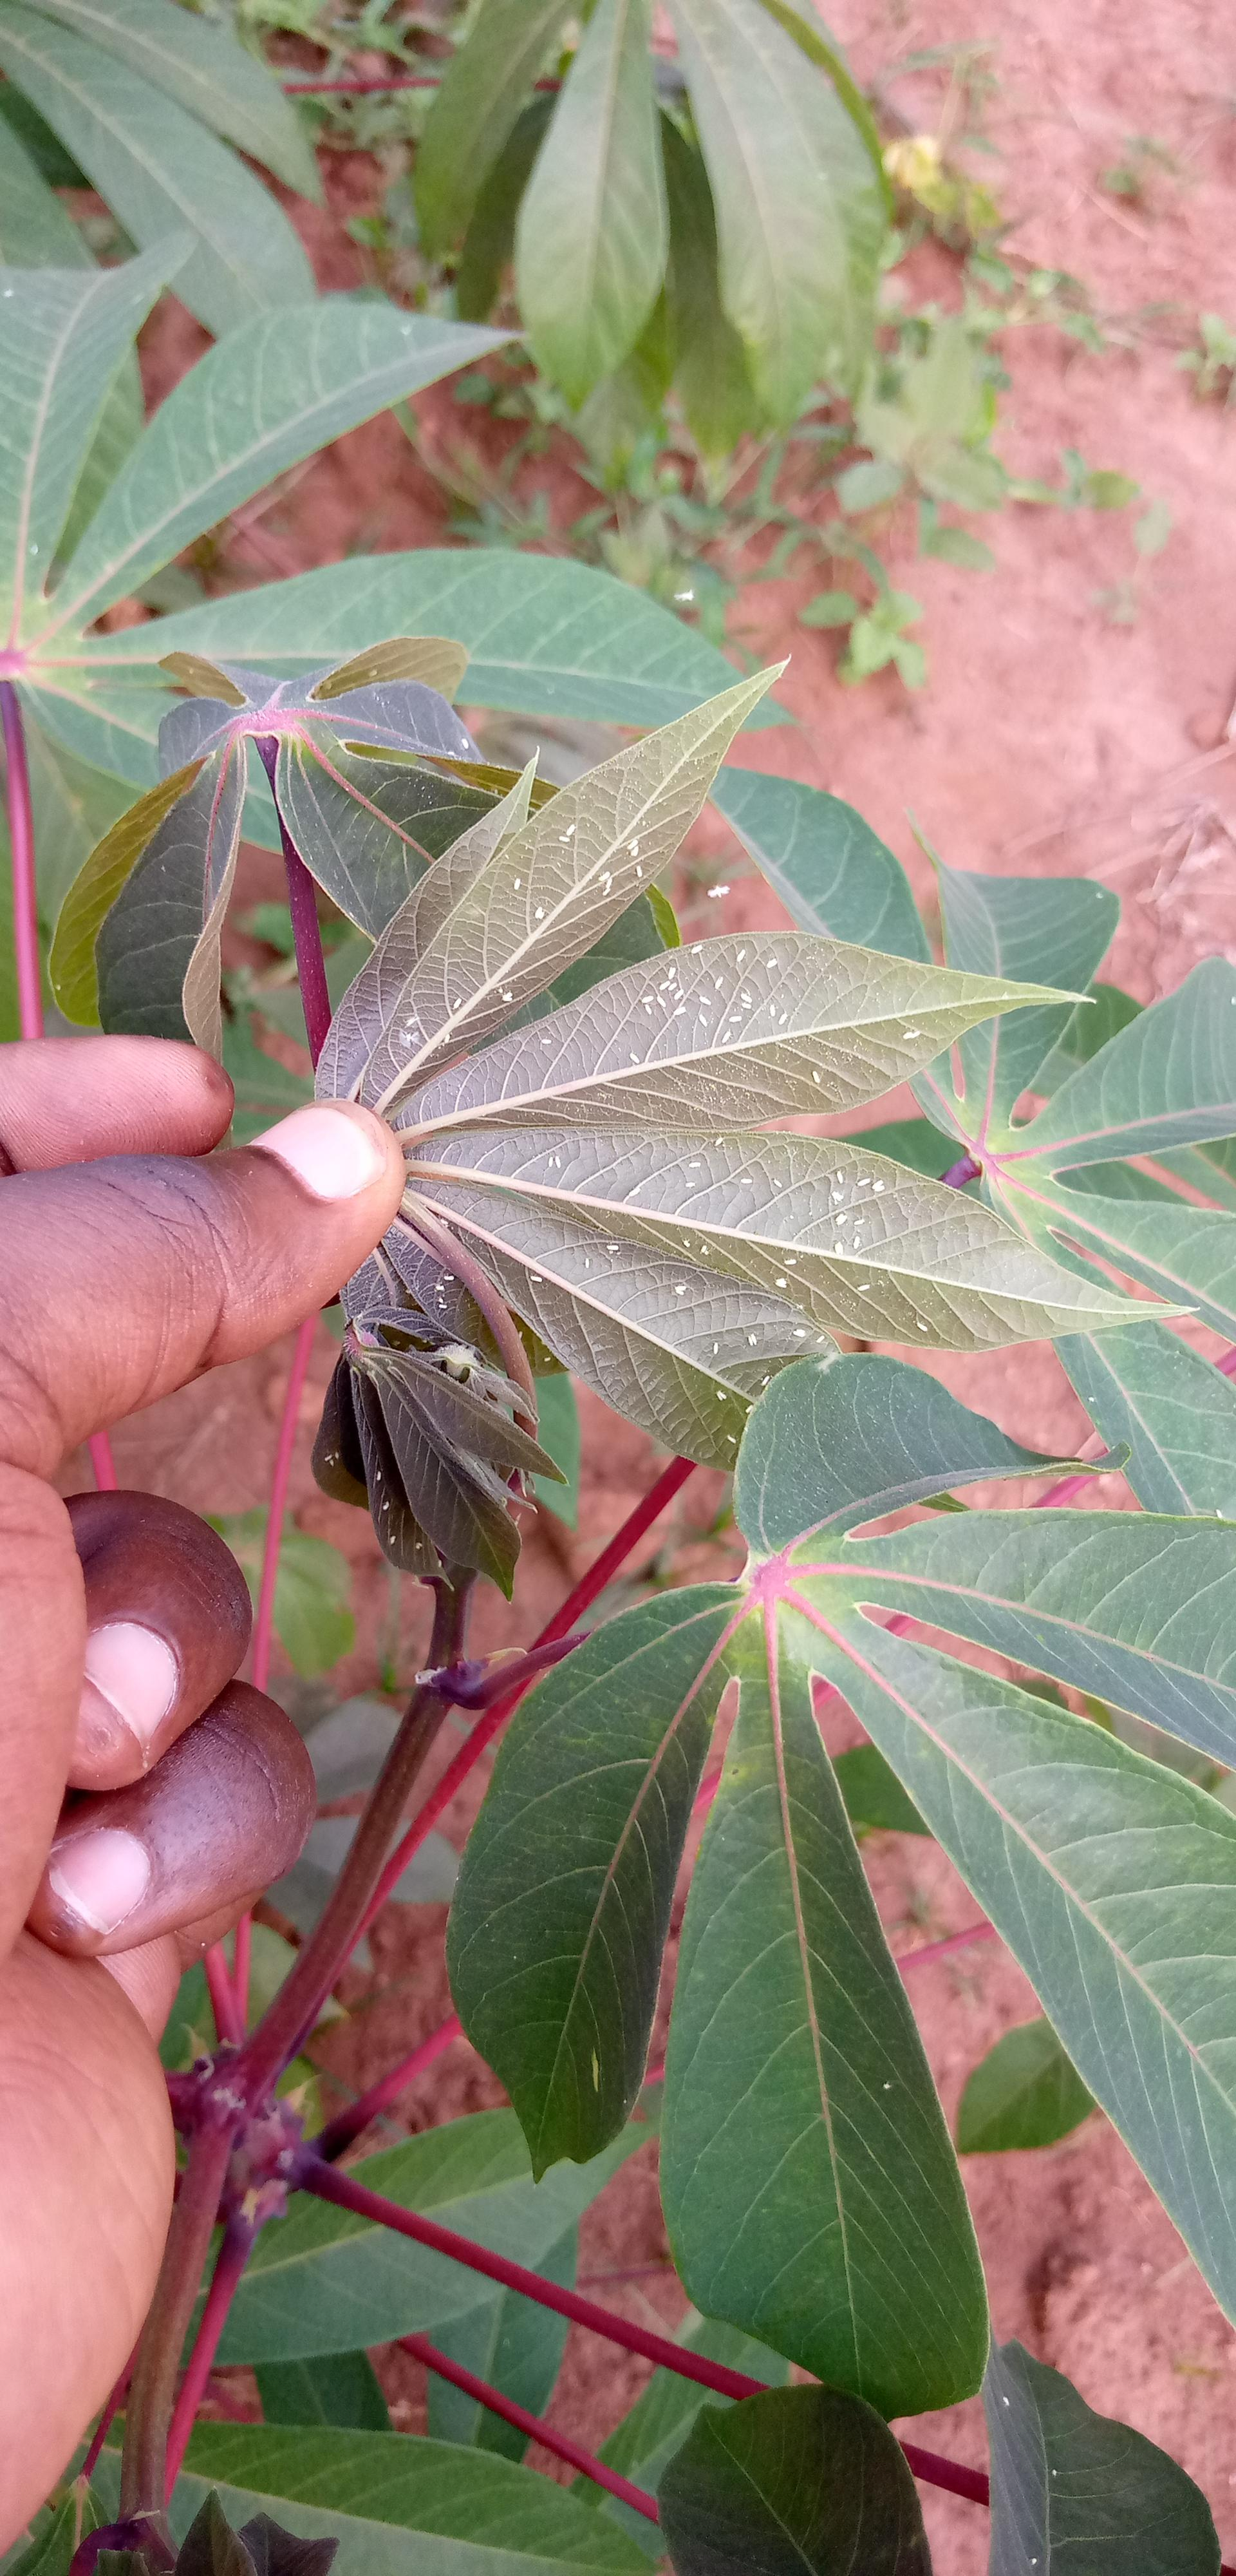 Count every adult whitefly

102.